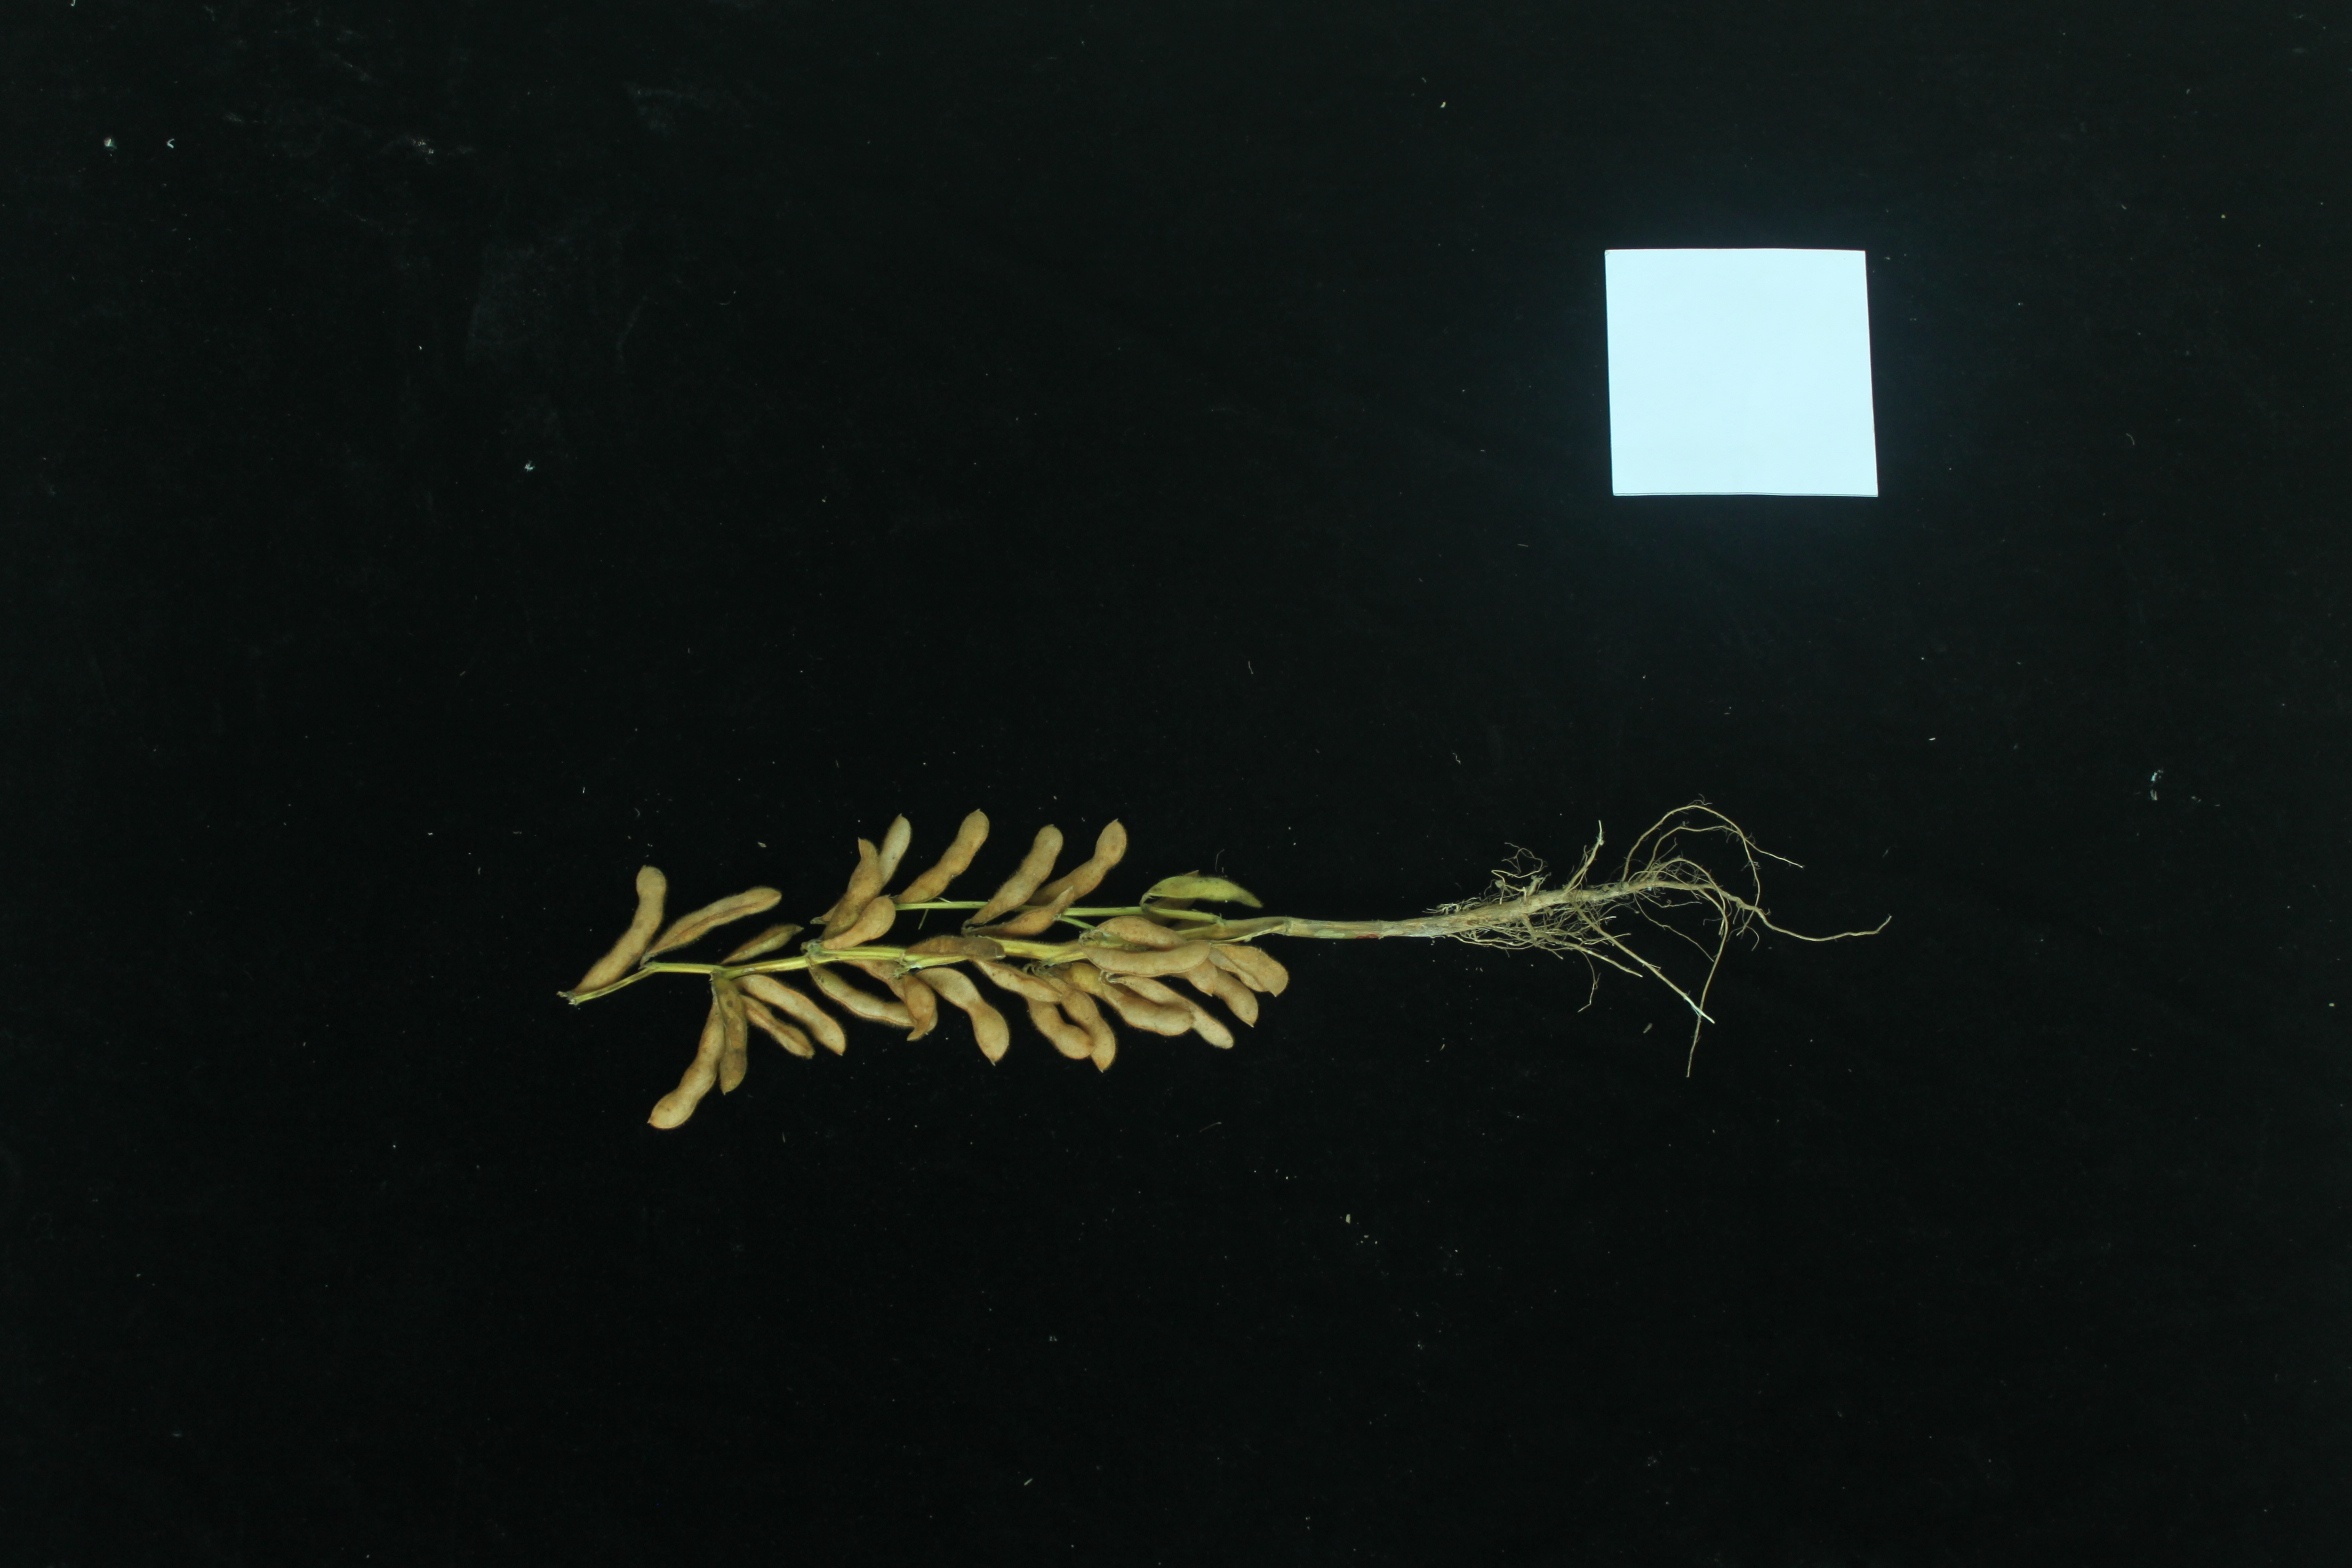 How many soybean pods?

28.